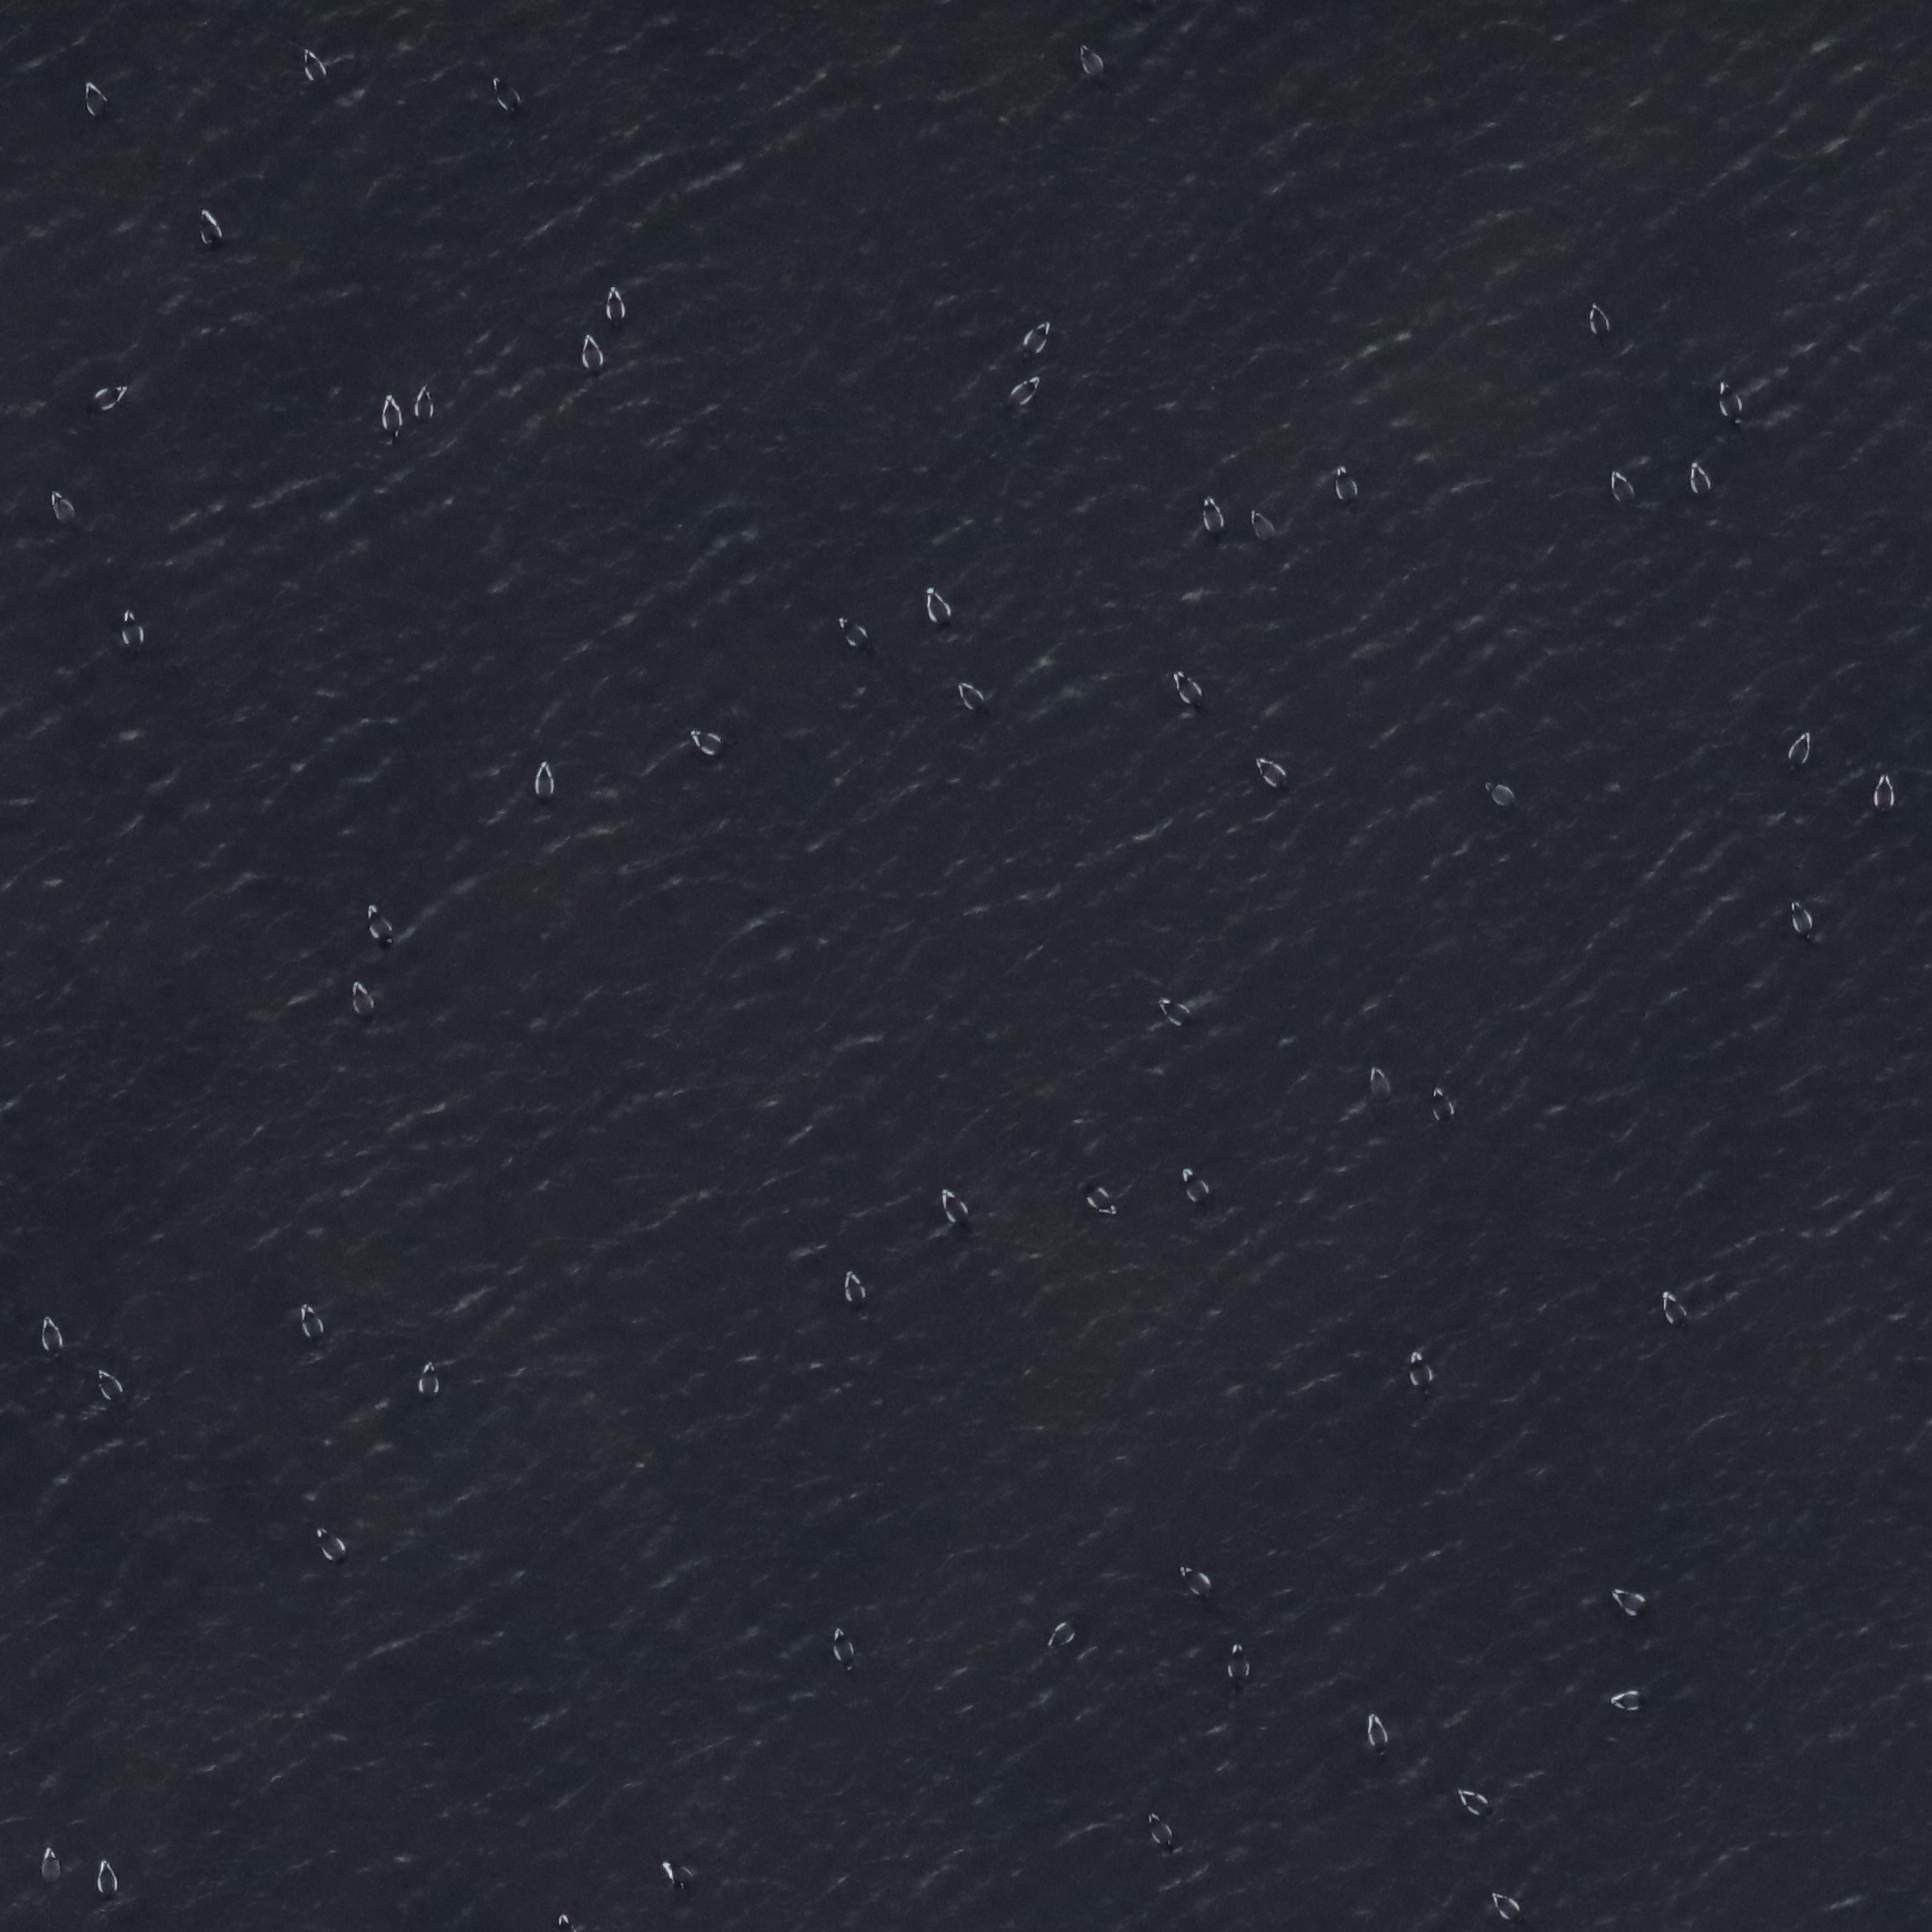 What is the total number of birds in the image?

61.